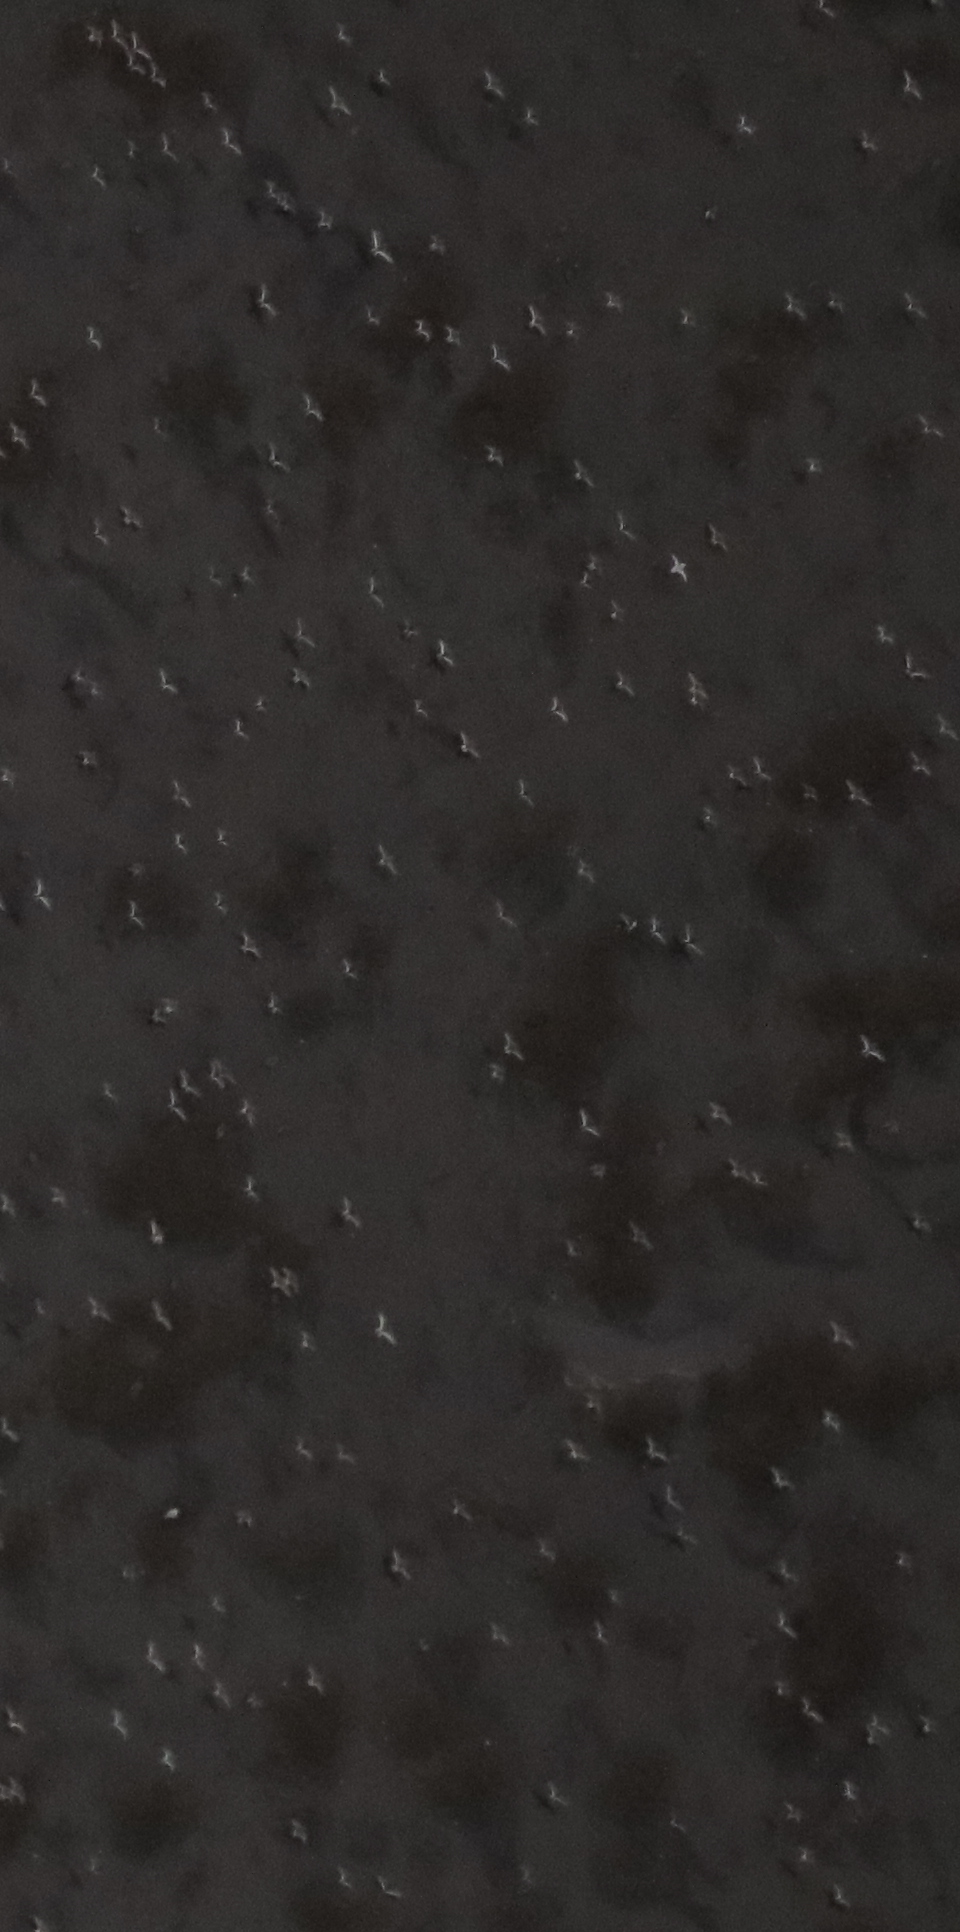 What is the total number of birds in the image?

183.